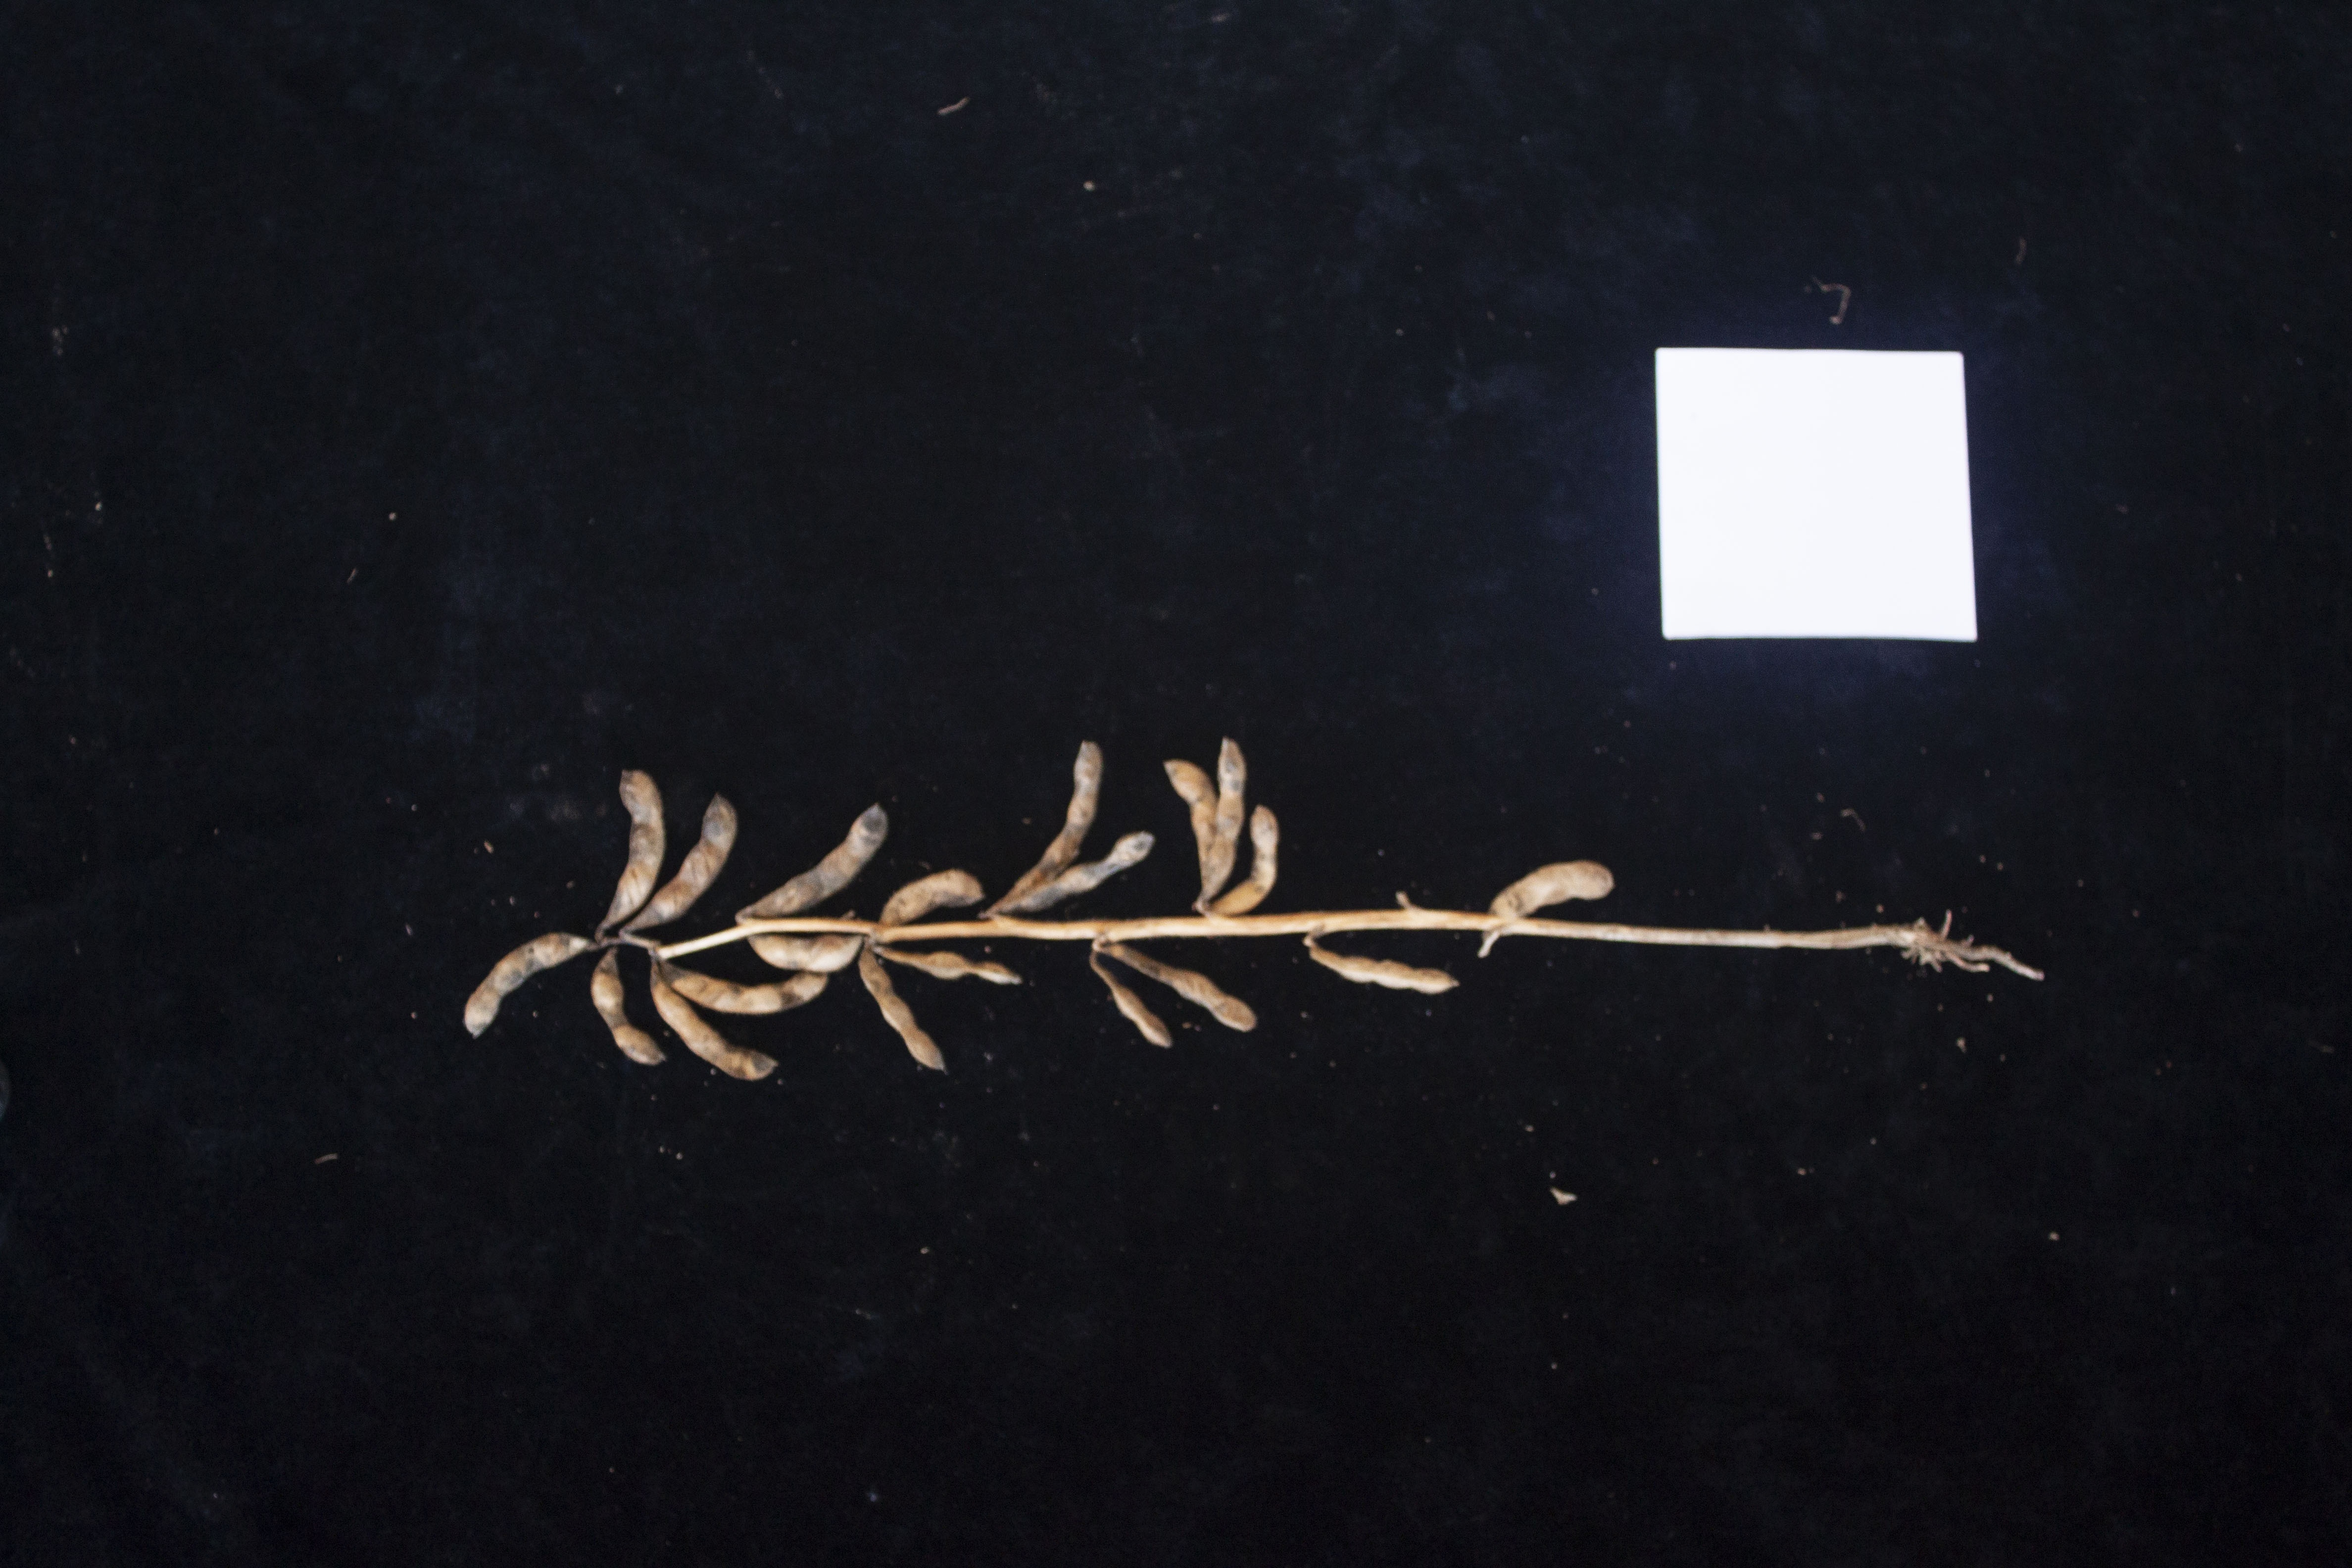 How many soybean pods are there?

20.